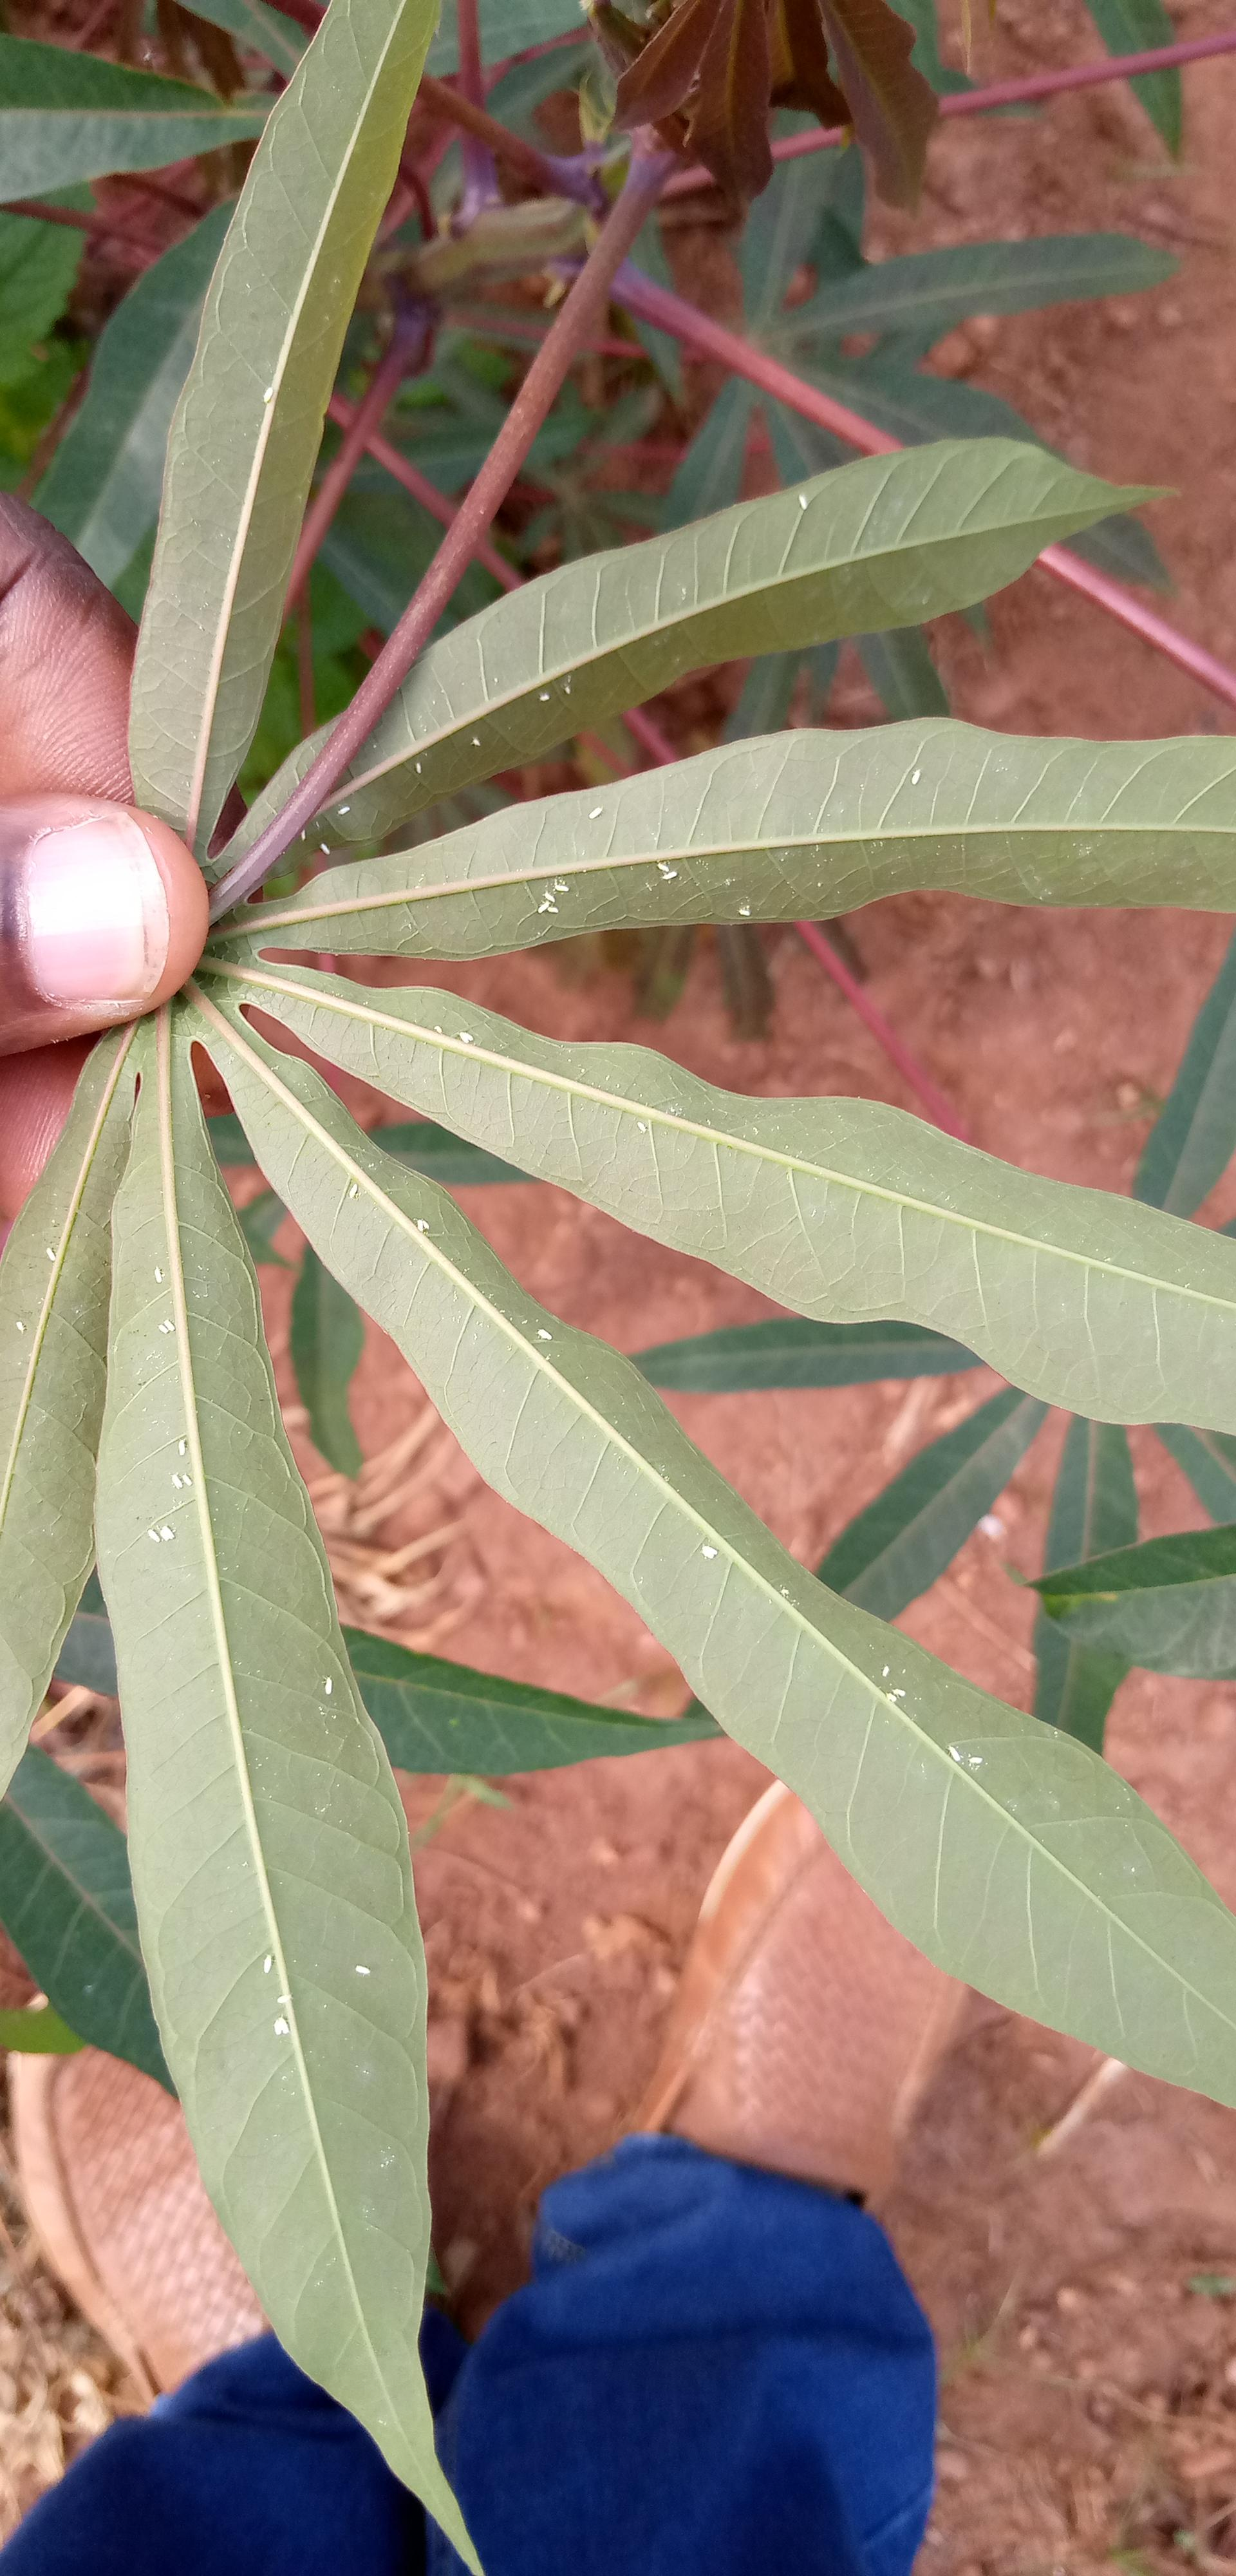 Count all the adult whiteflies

51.